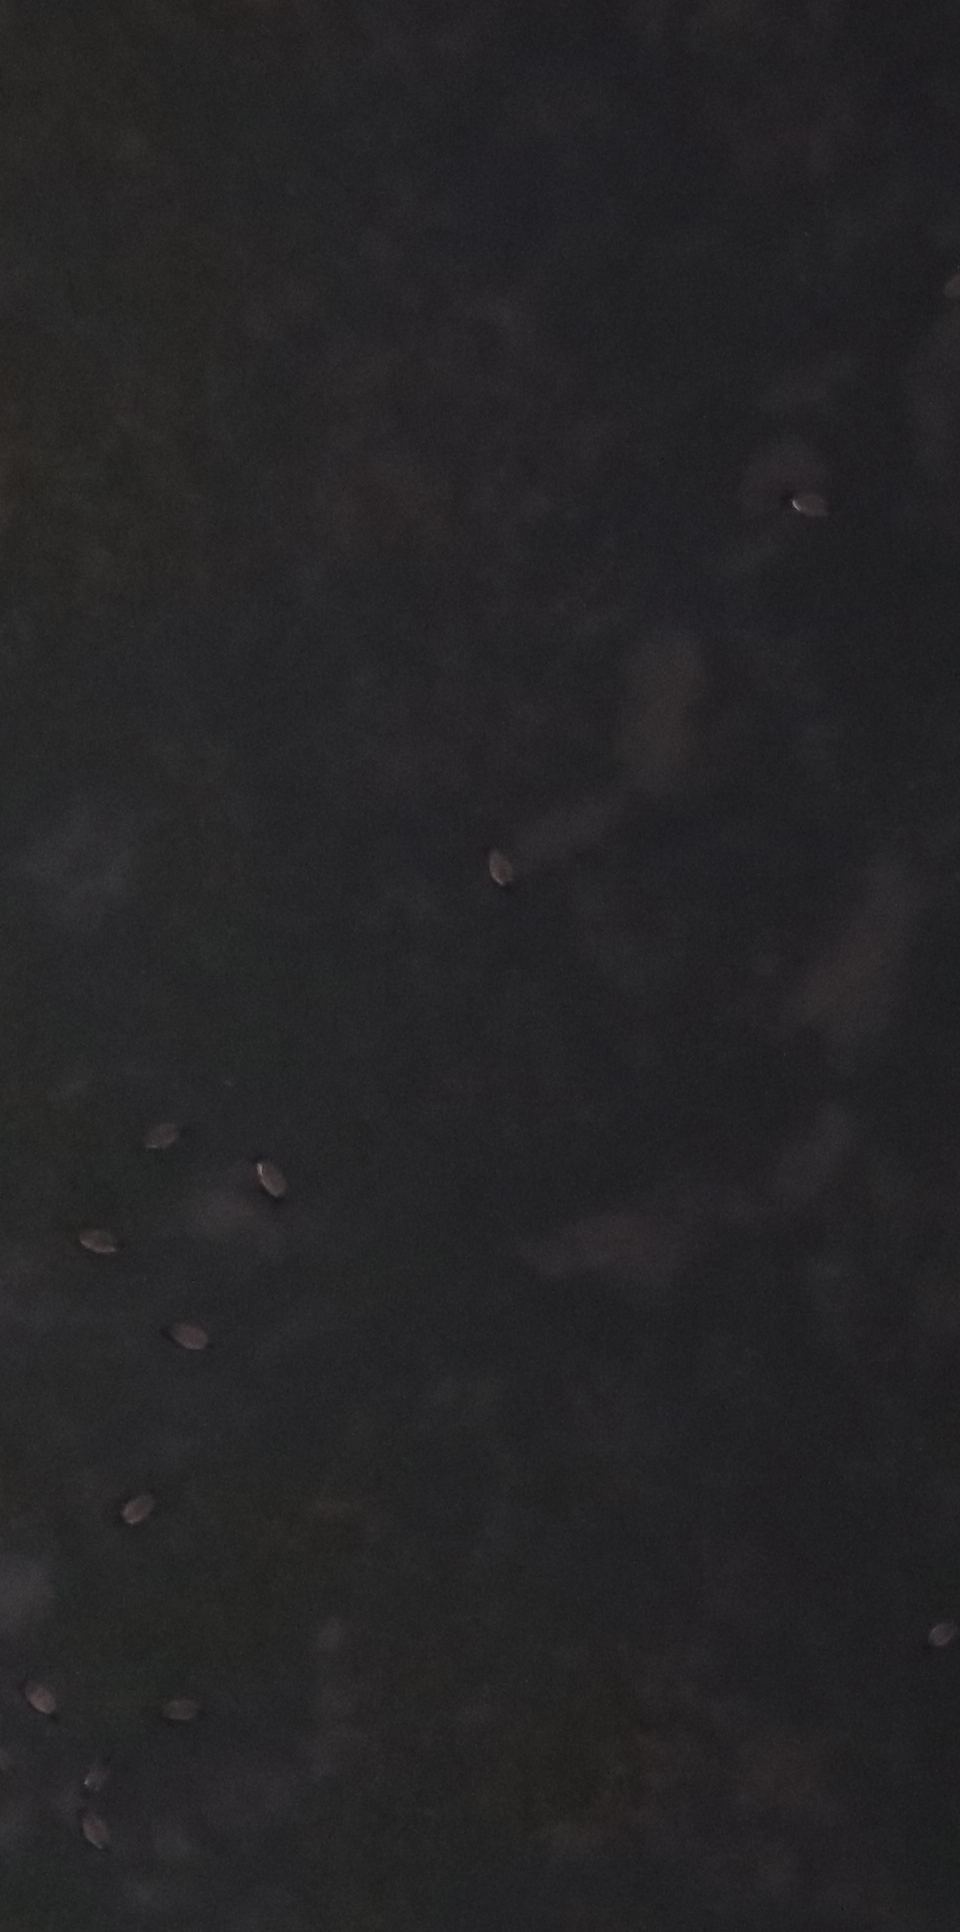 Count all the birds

13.